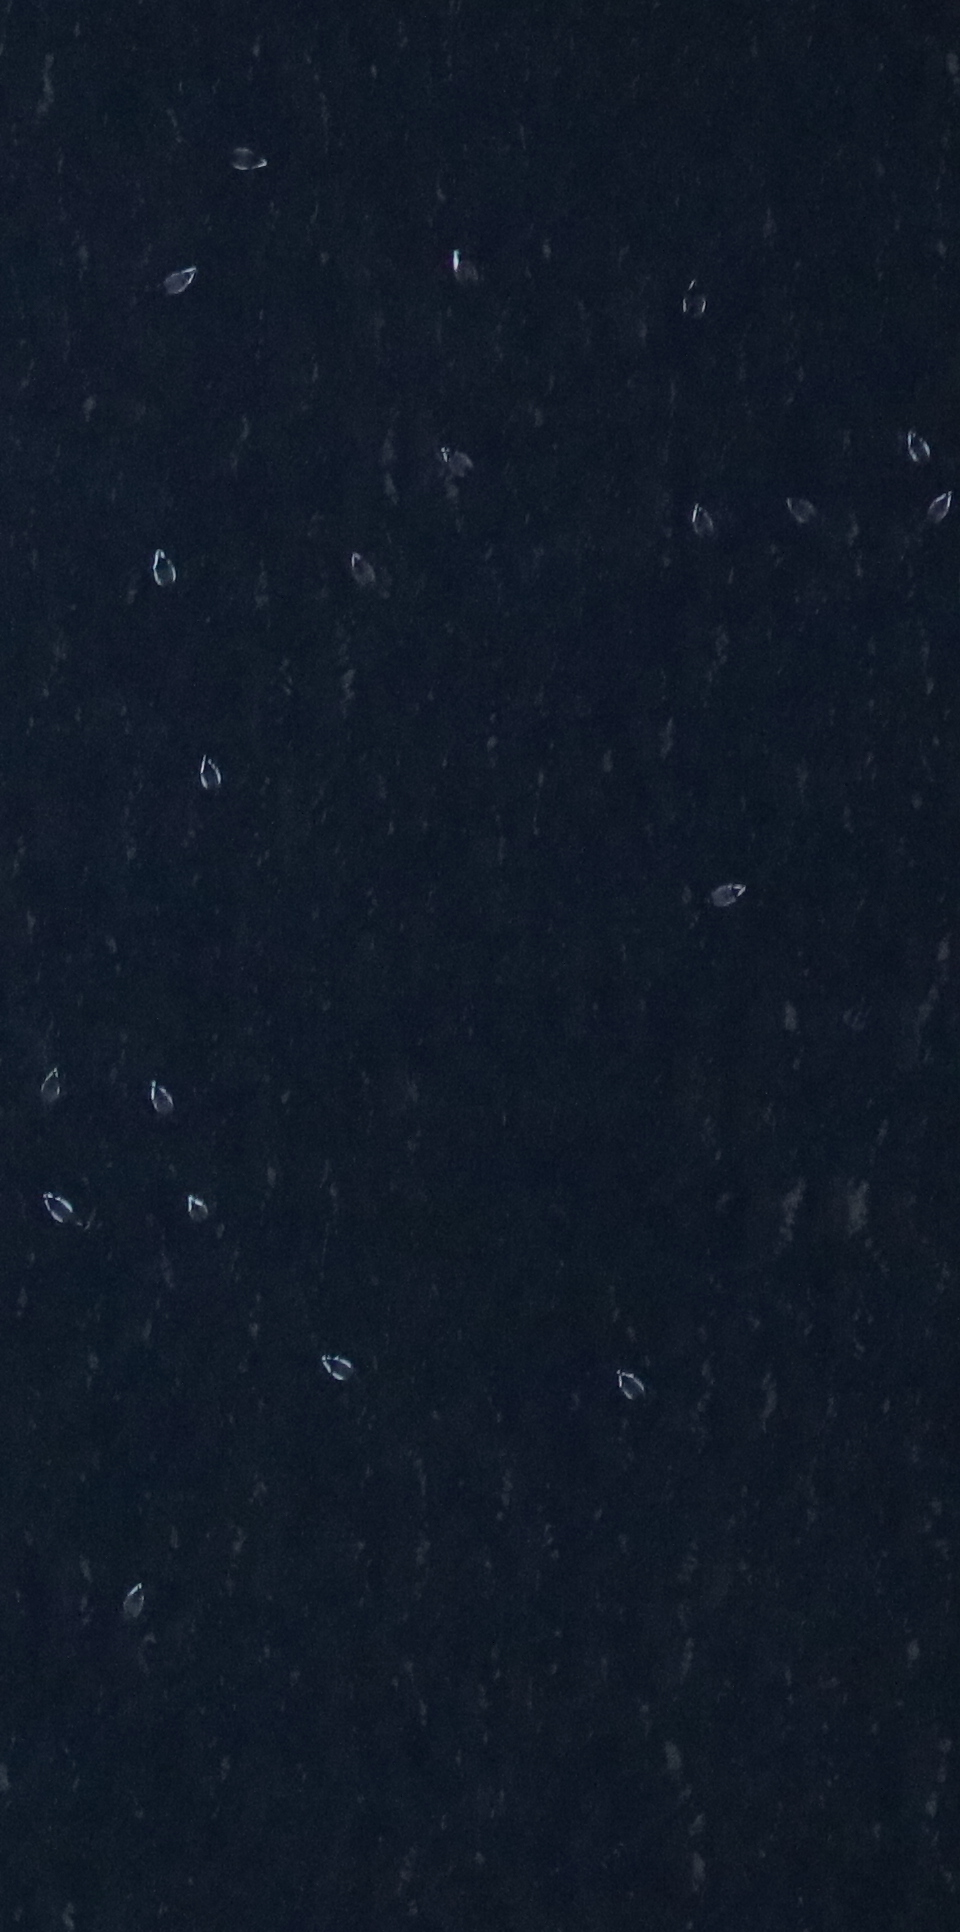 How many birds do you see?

20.